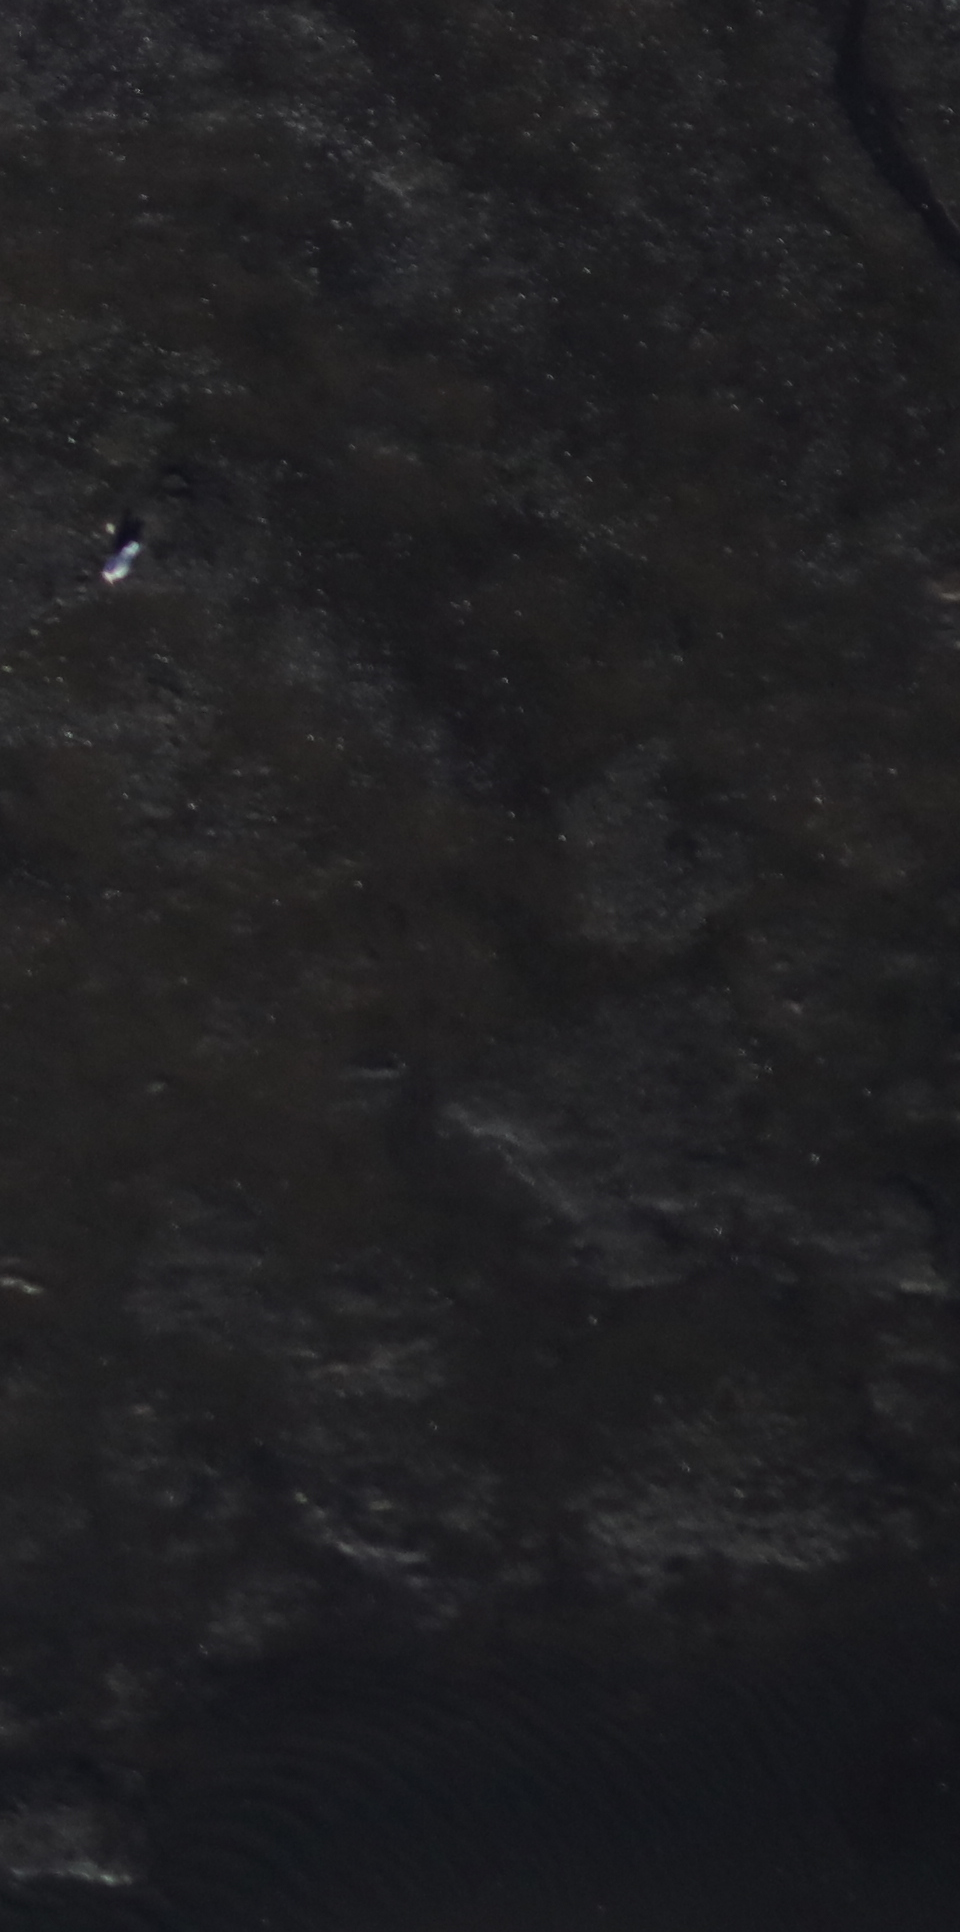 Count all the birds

1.